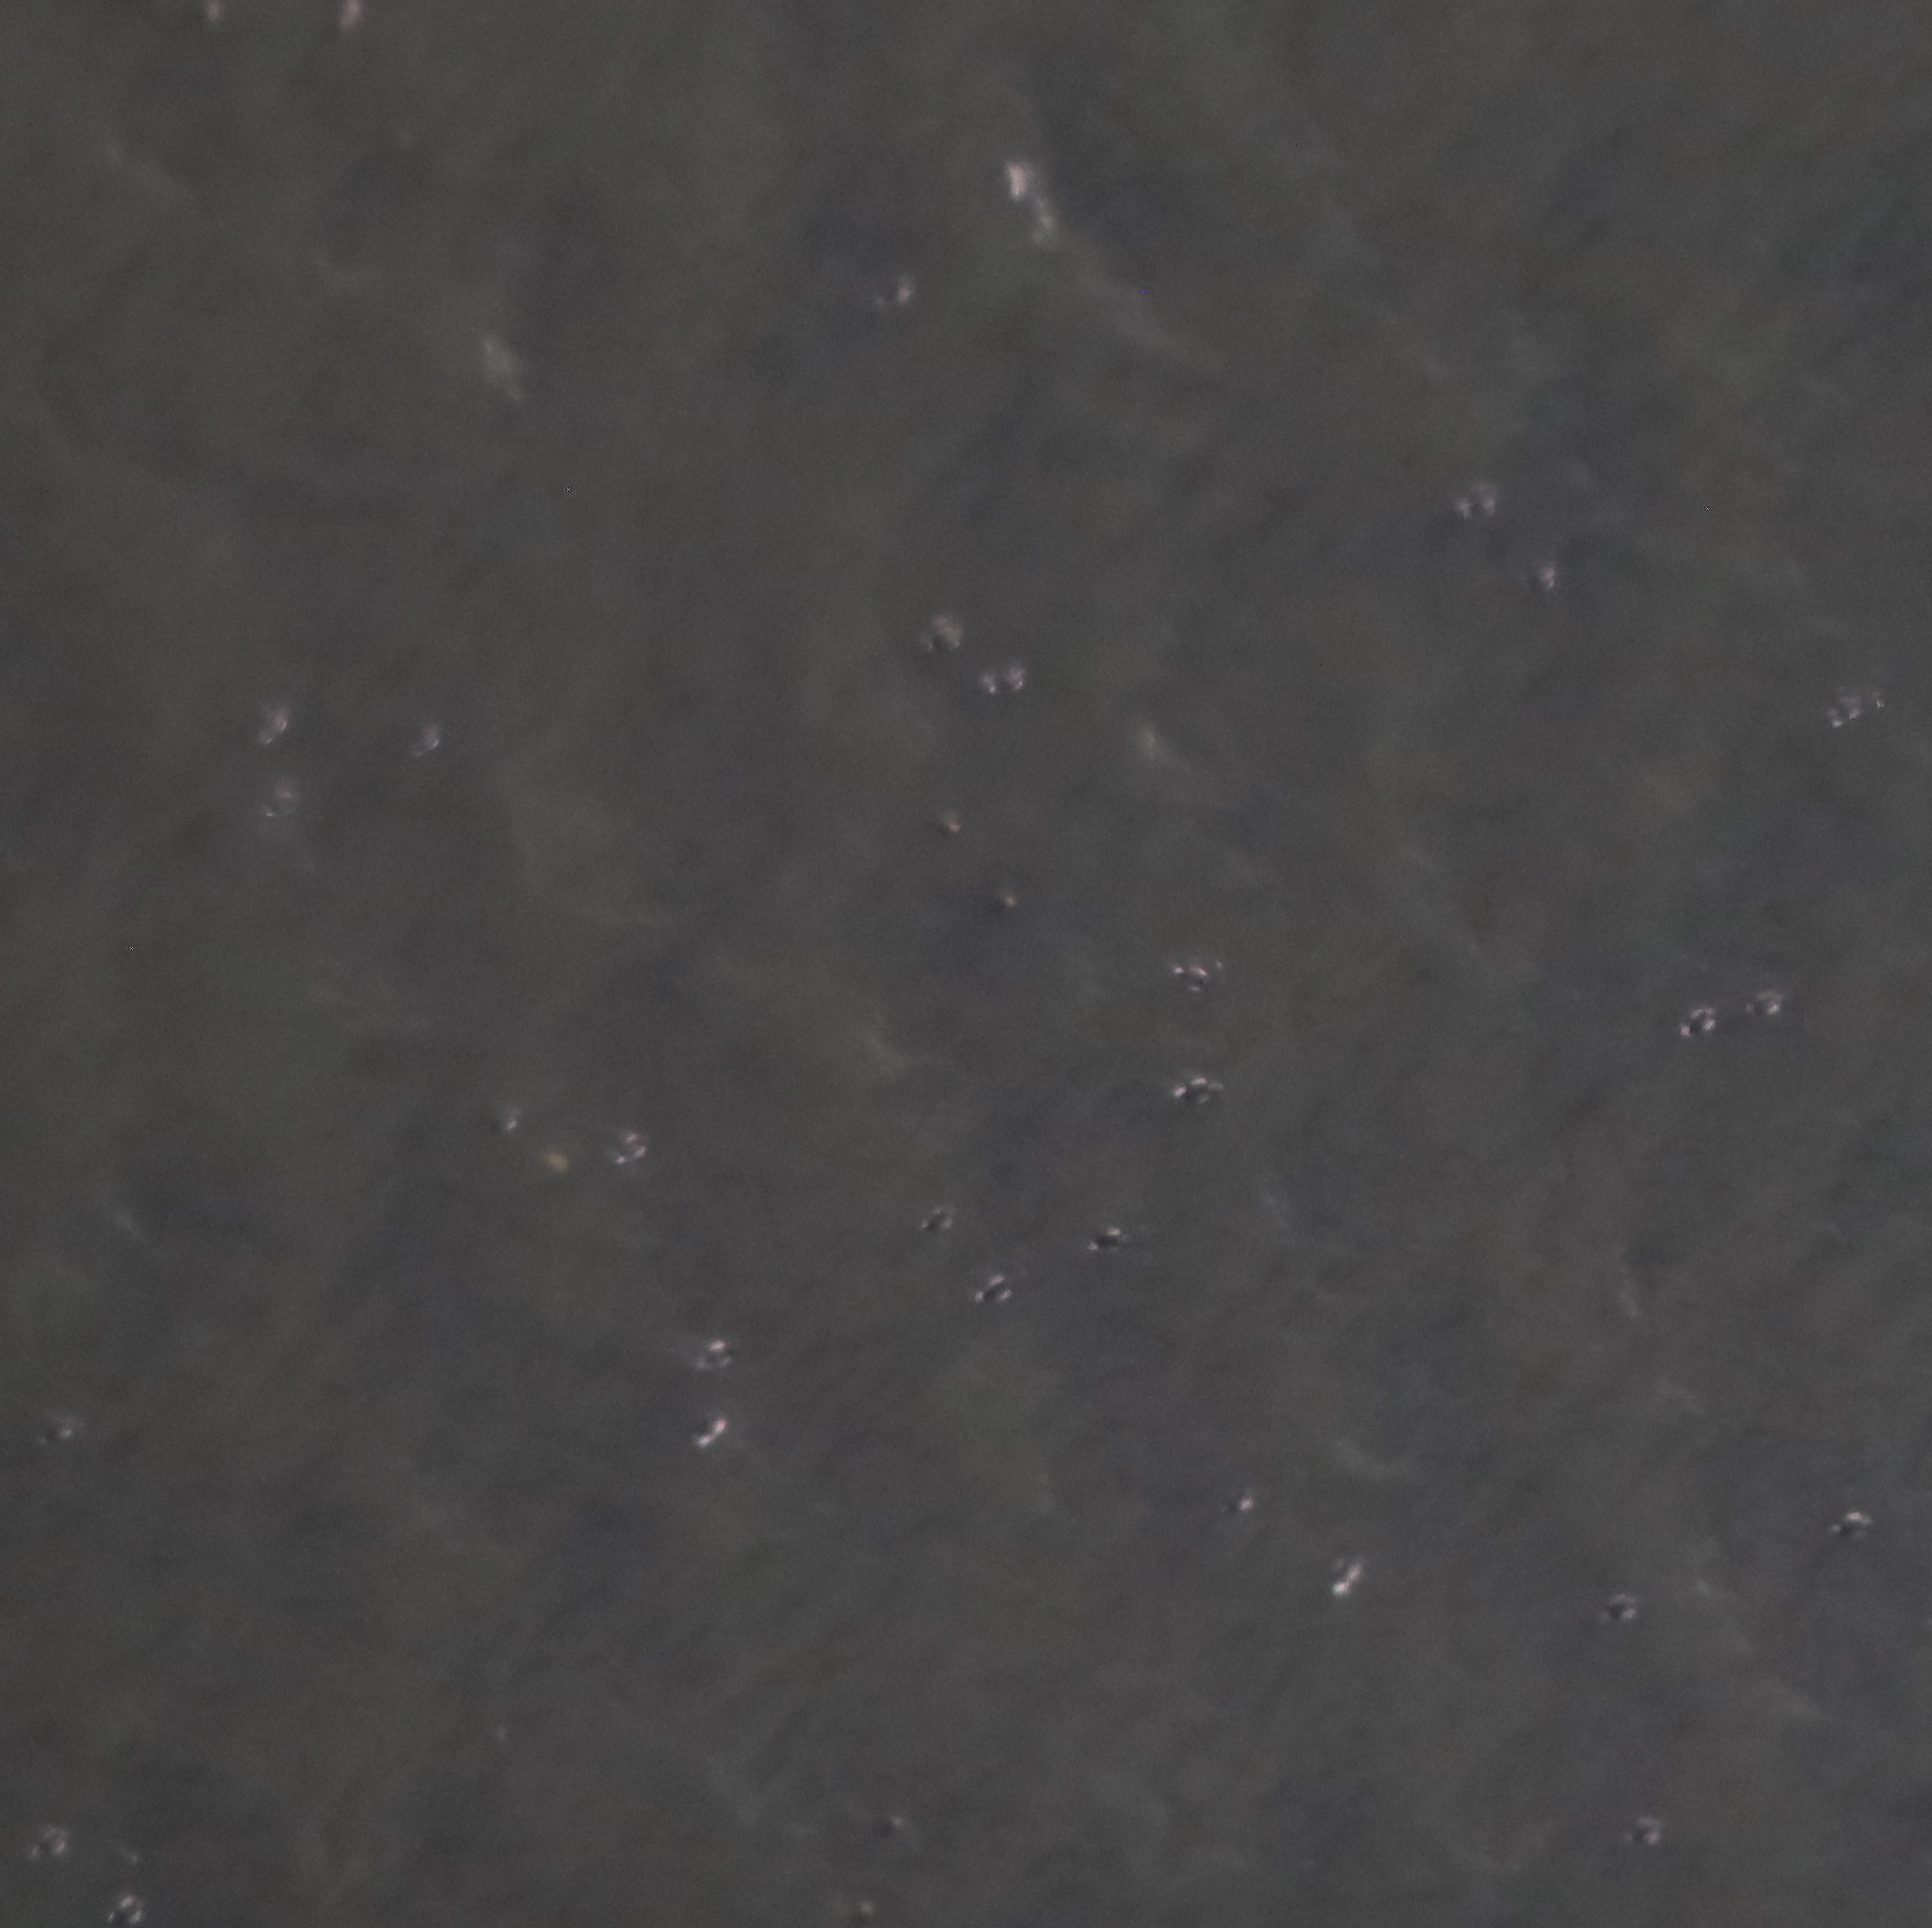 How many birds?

35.